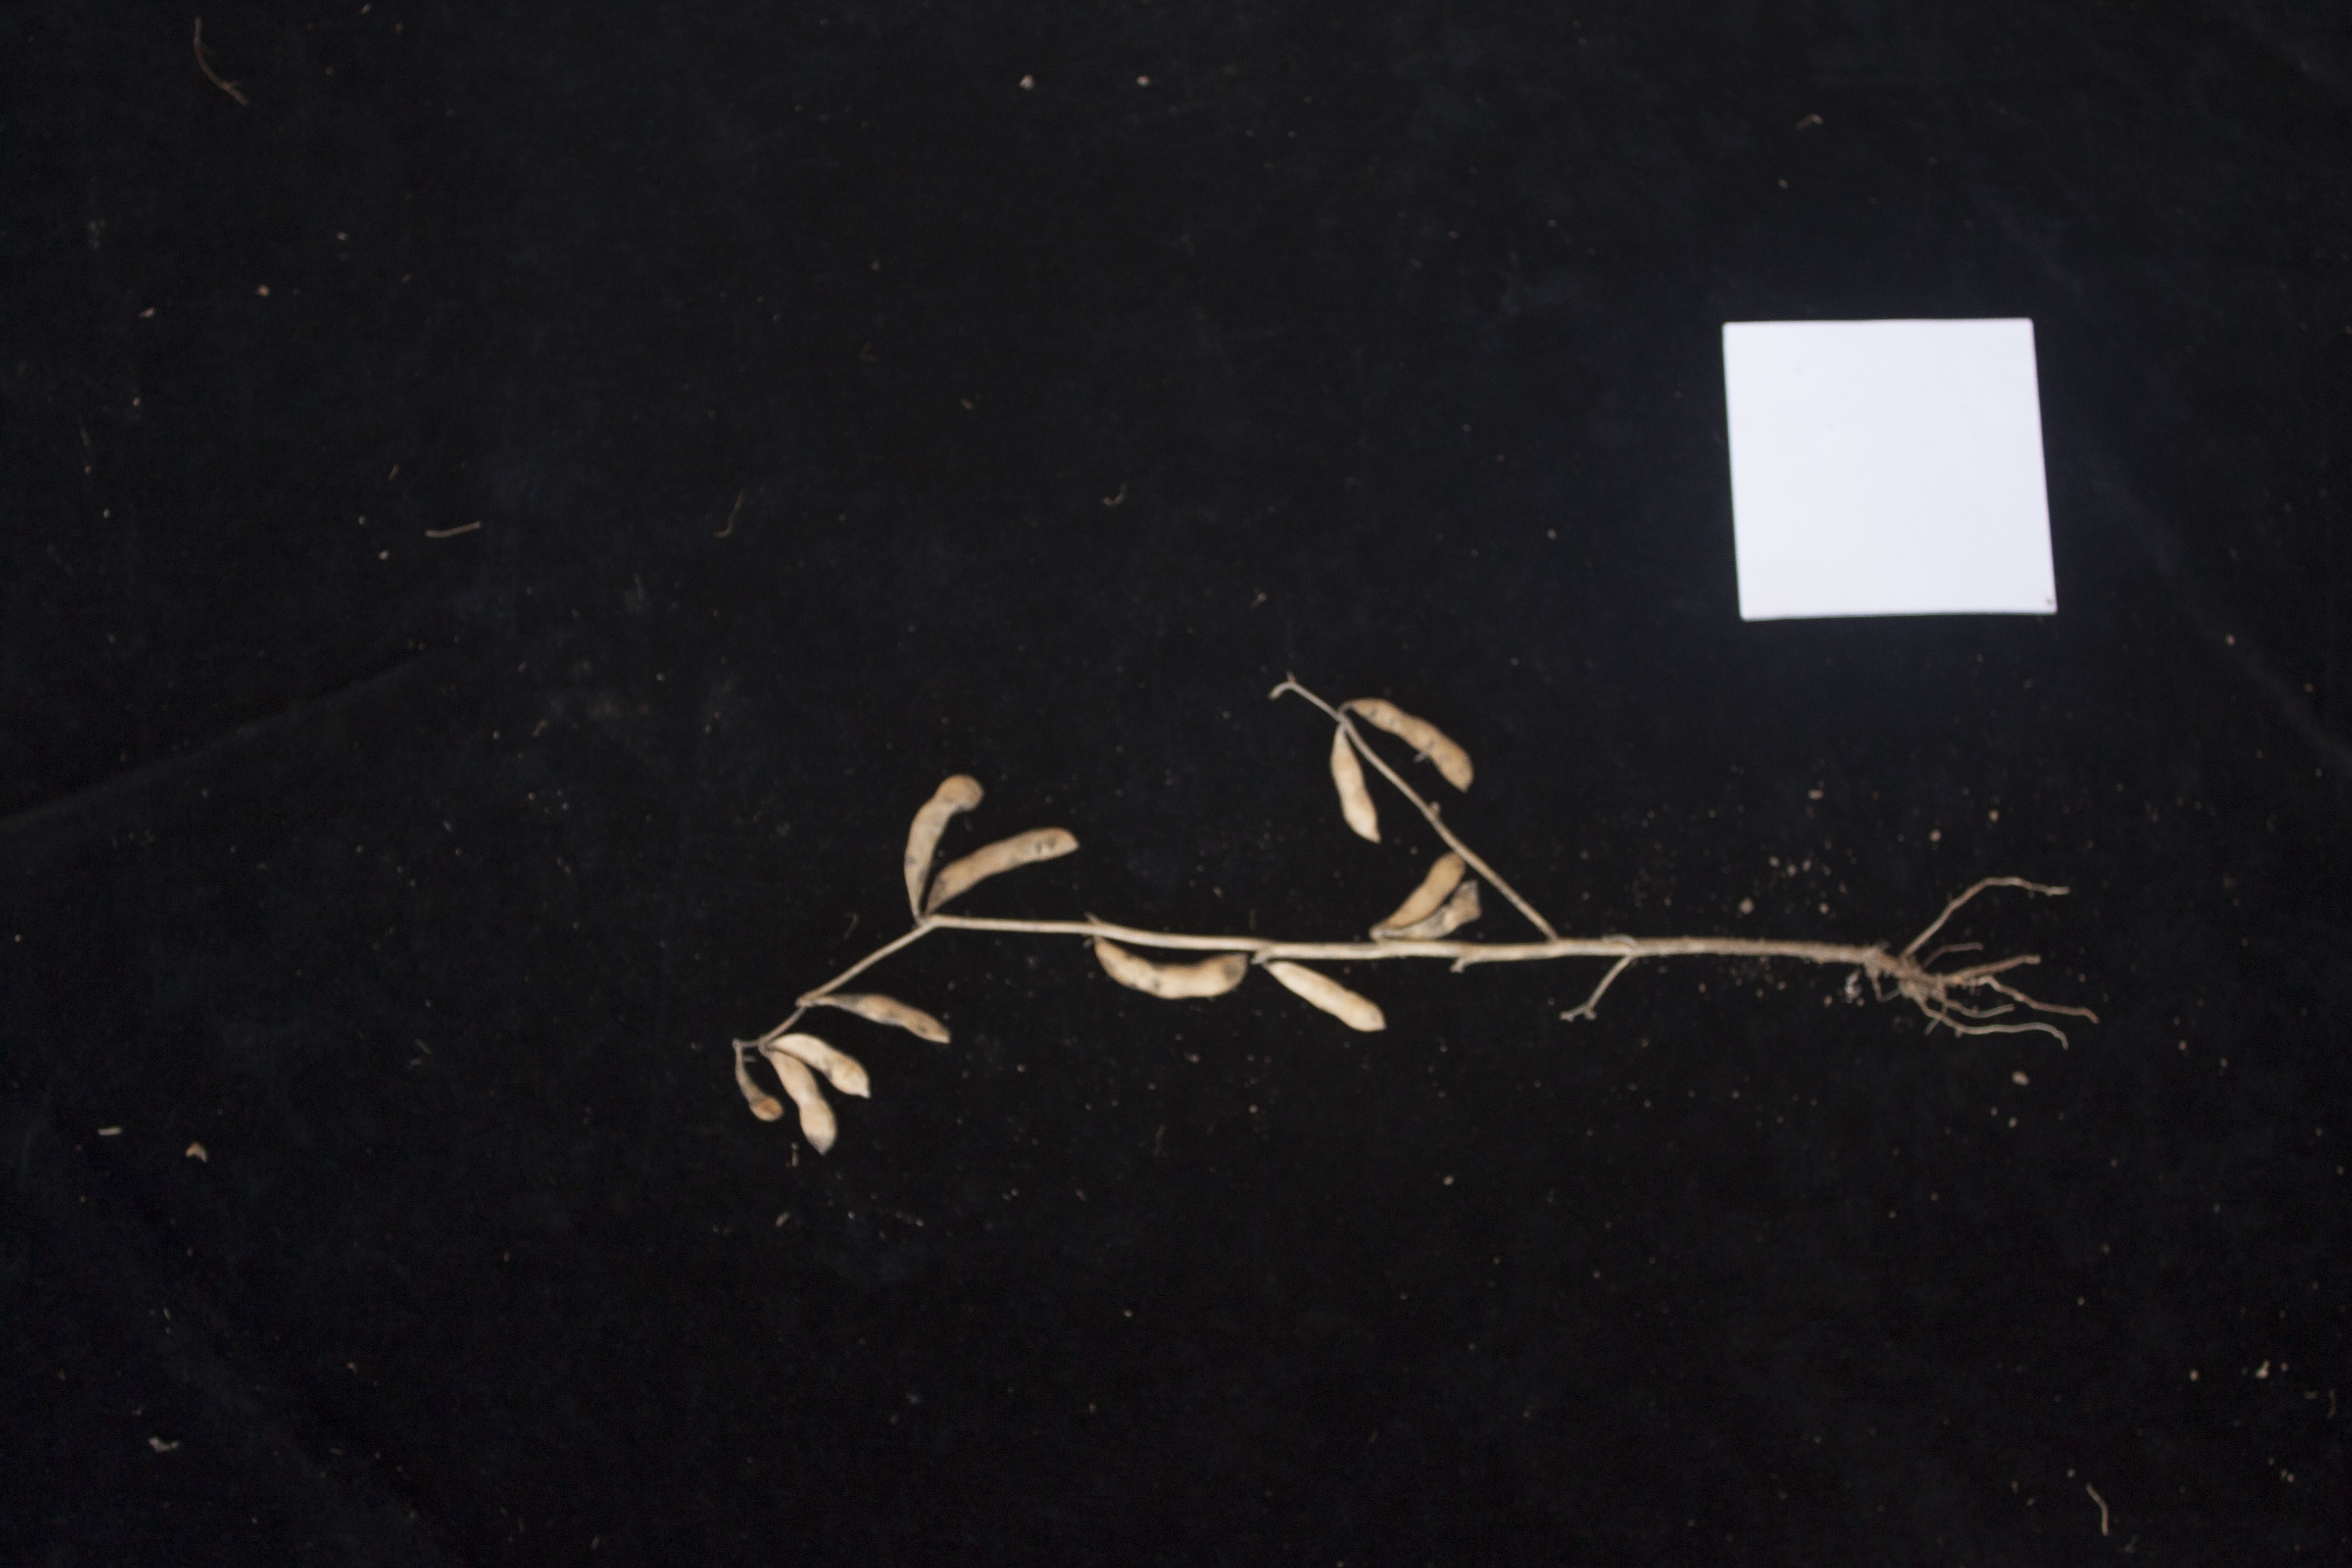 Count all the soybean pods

11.